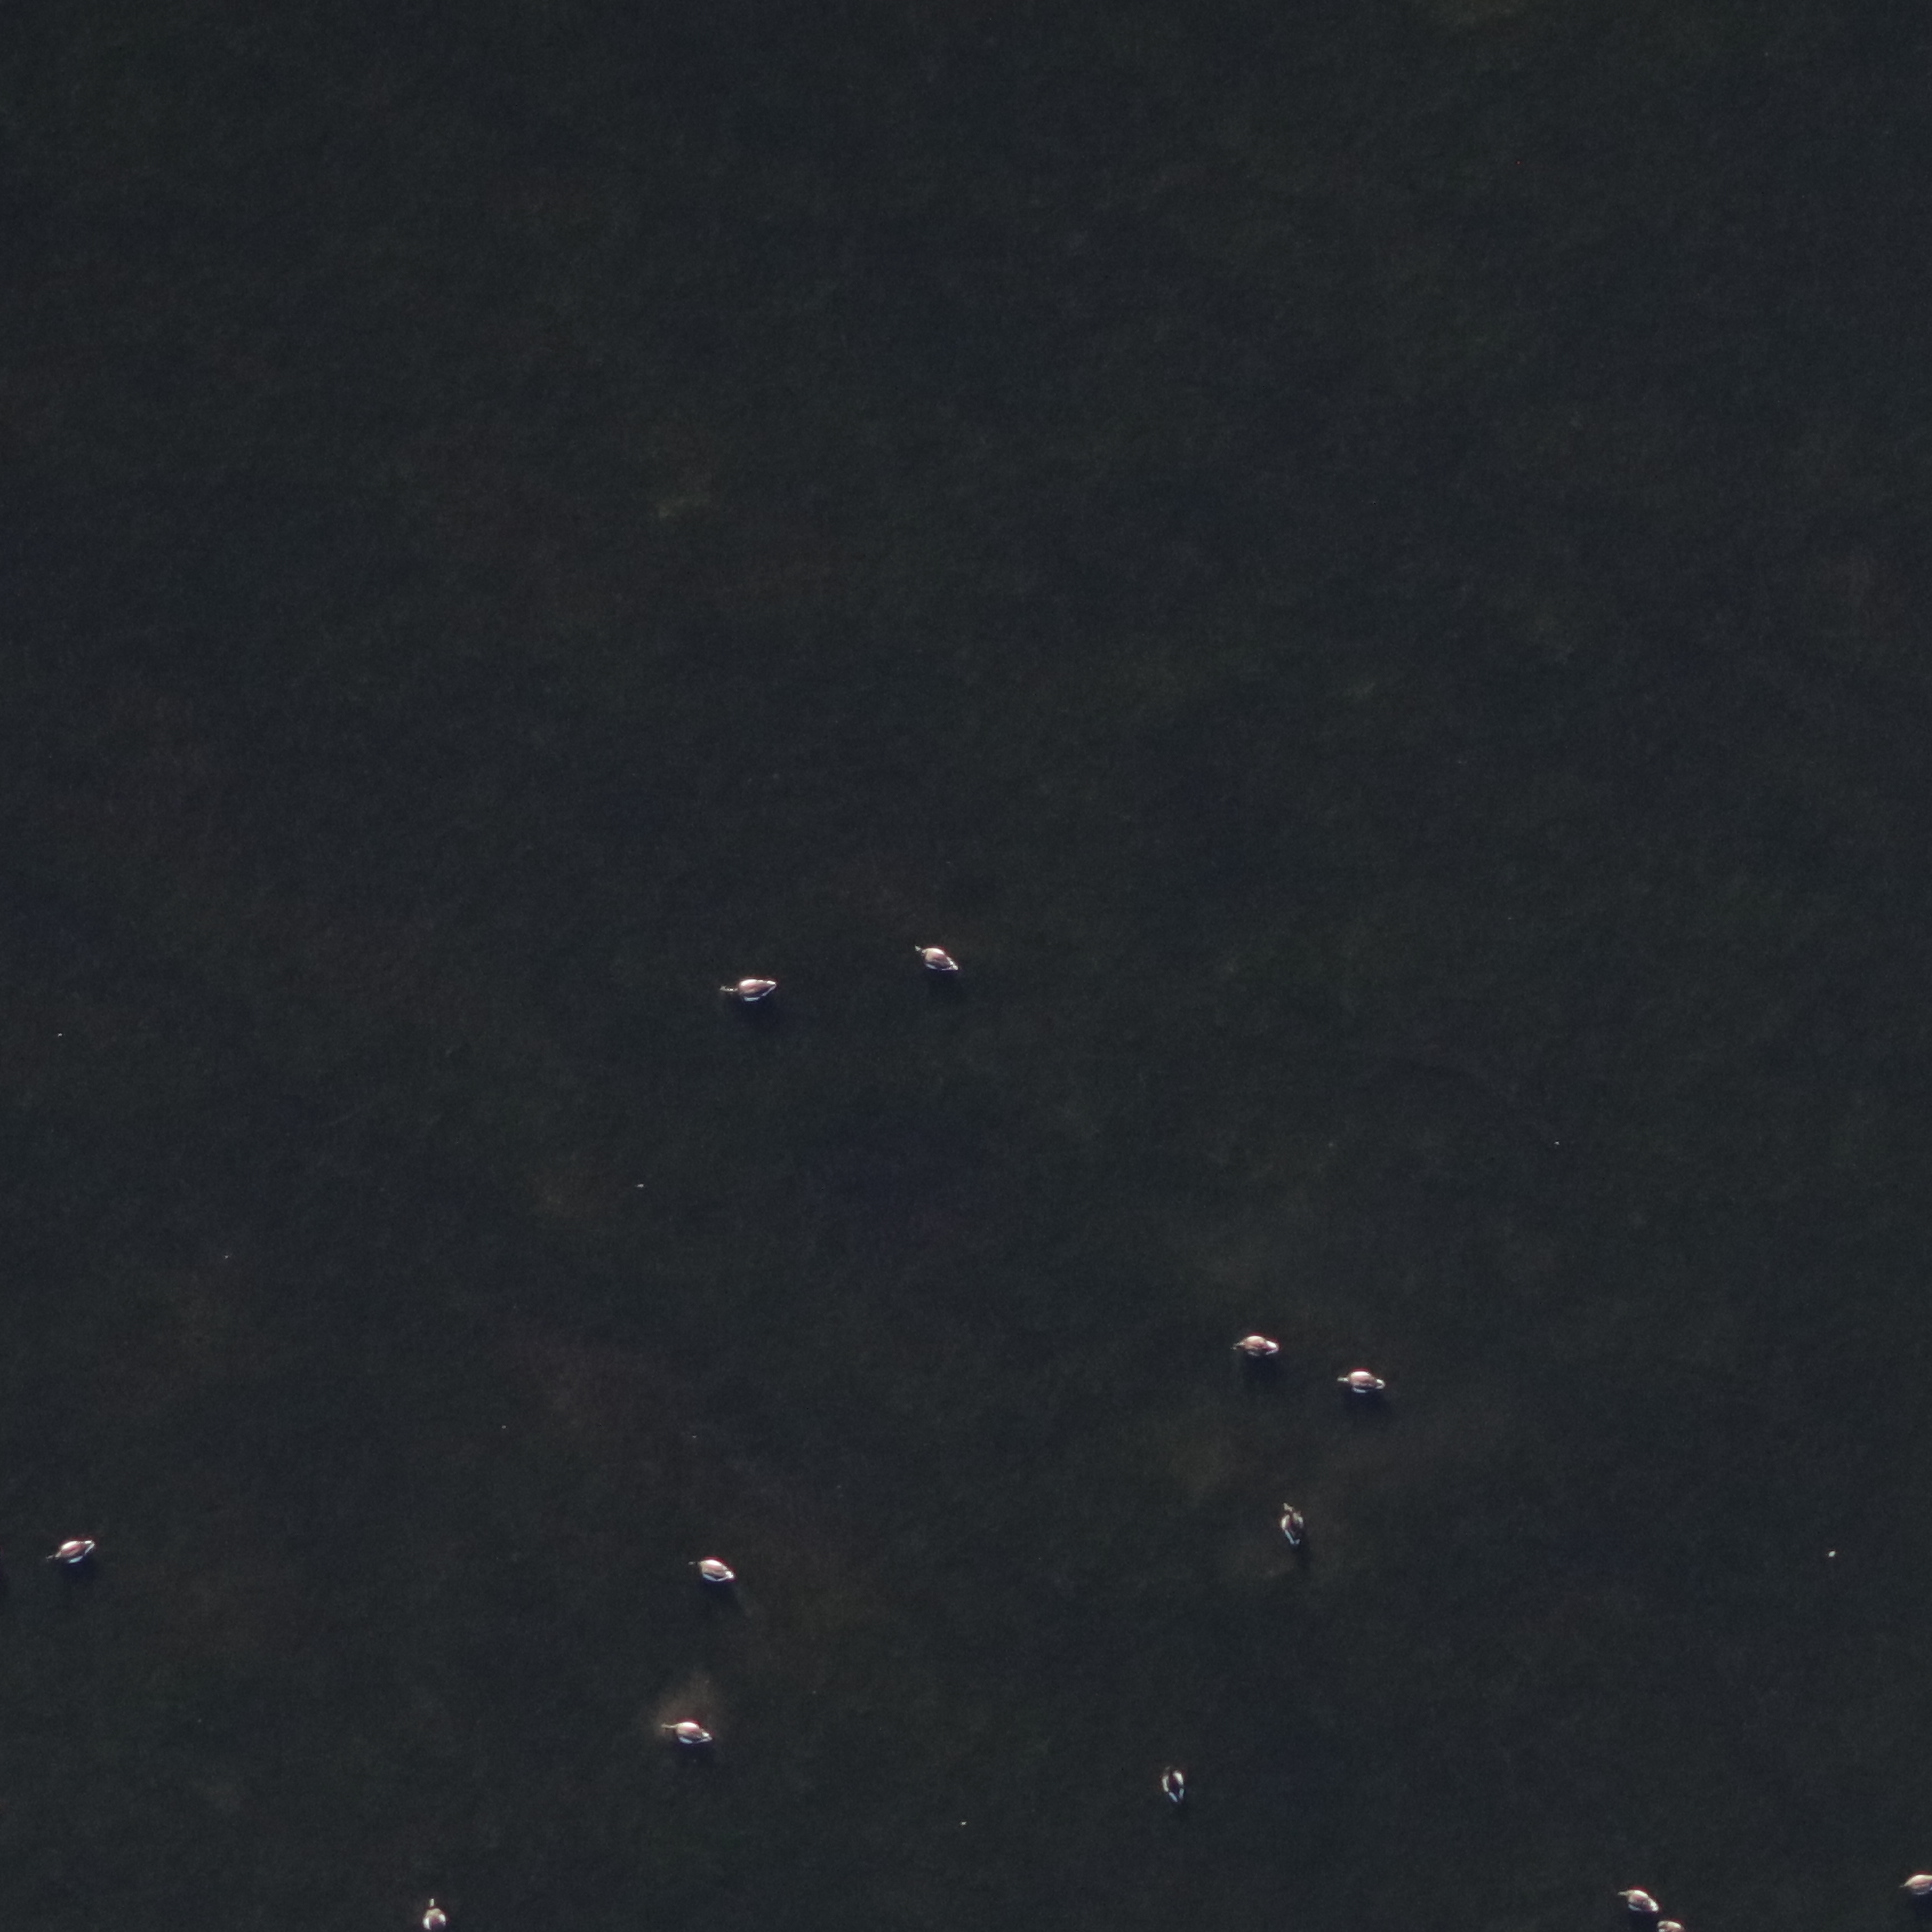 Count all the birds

12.